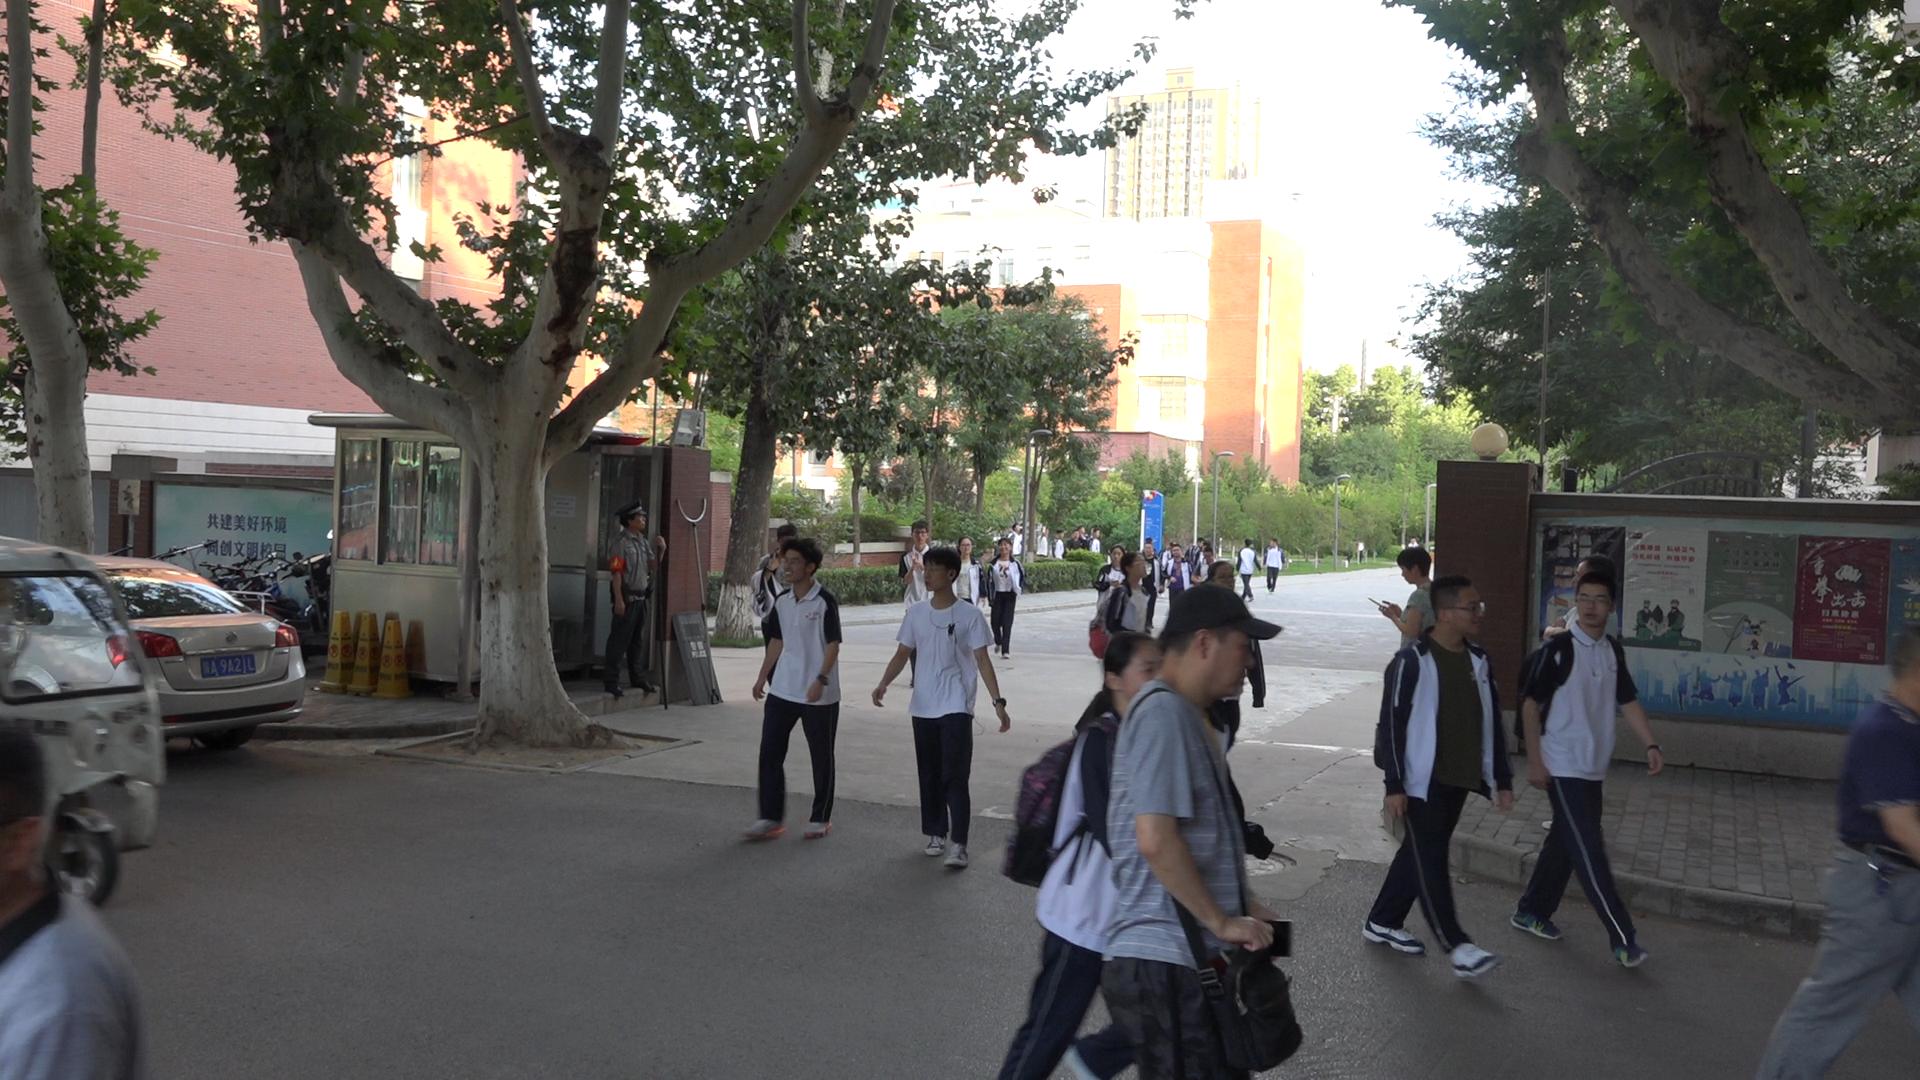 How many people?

29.